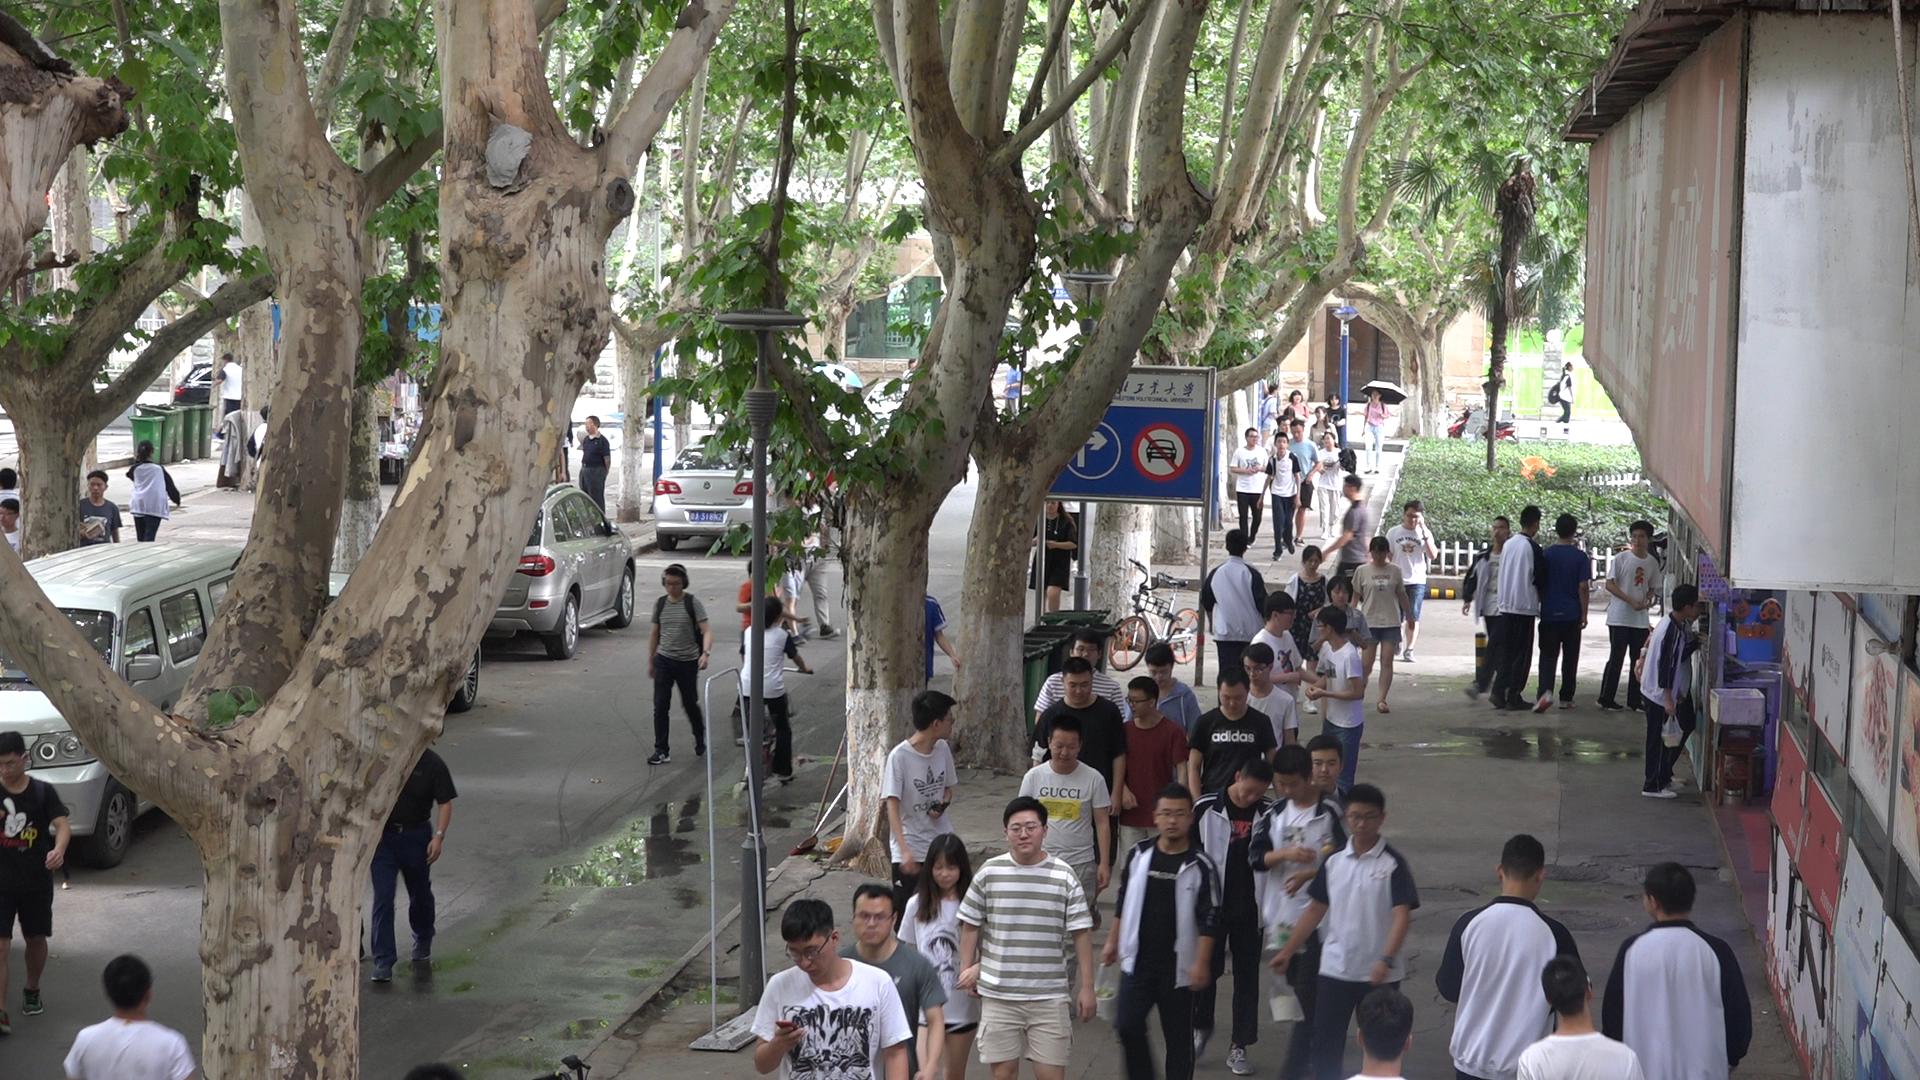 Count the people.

58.